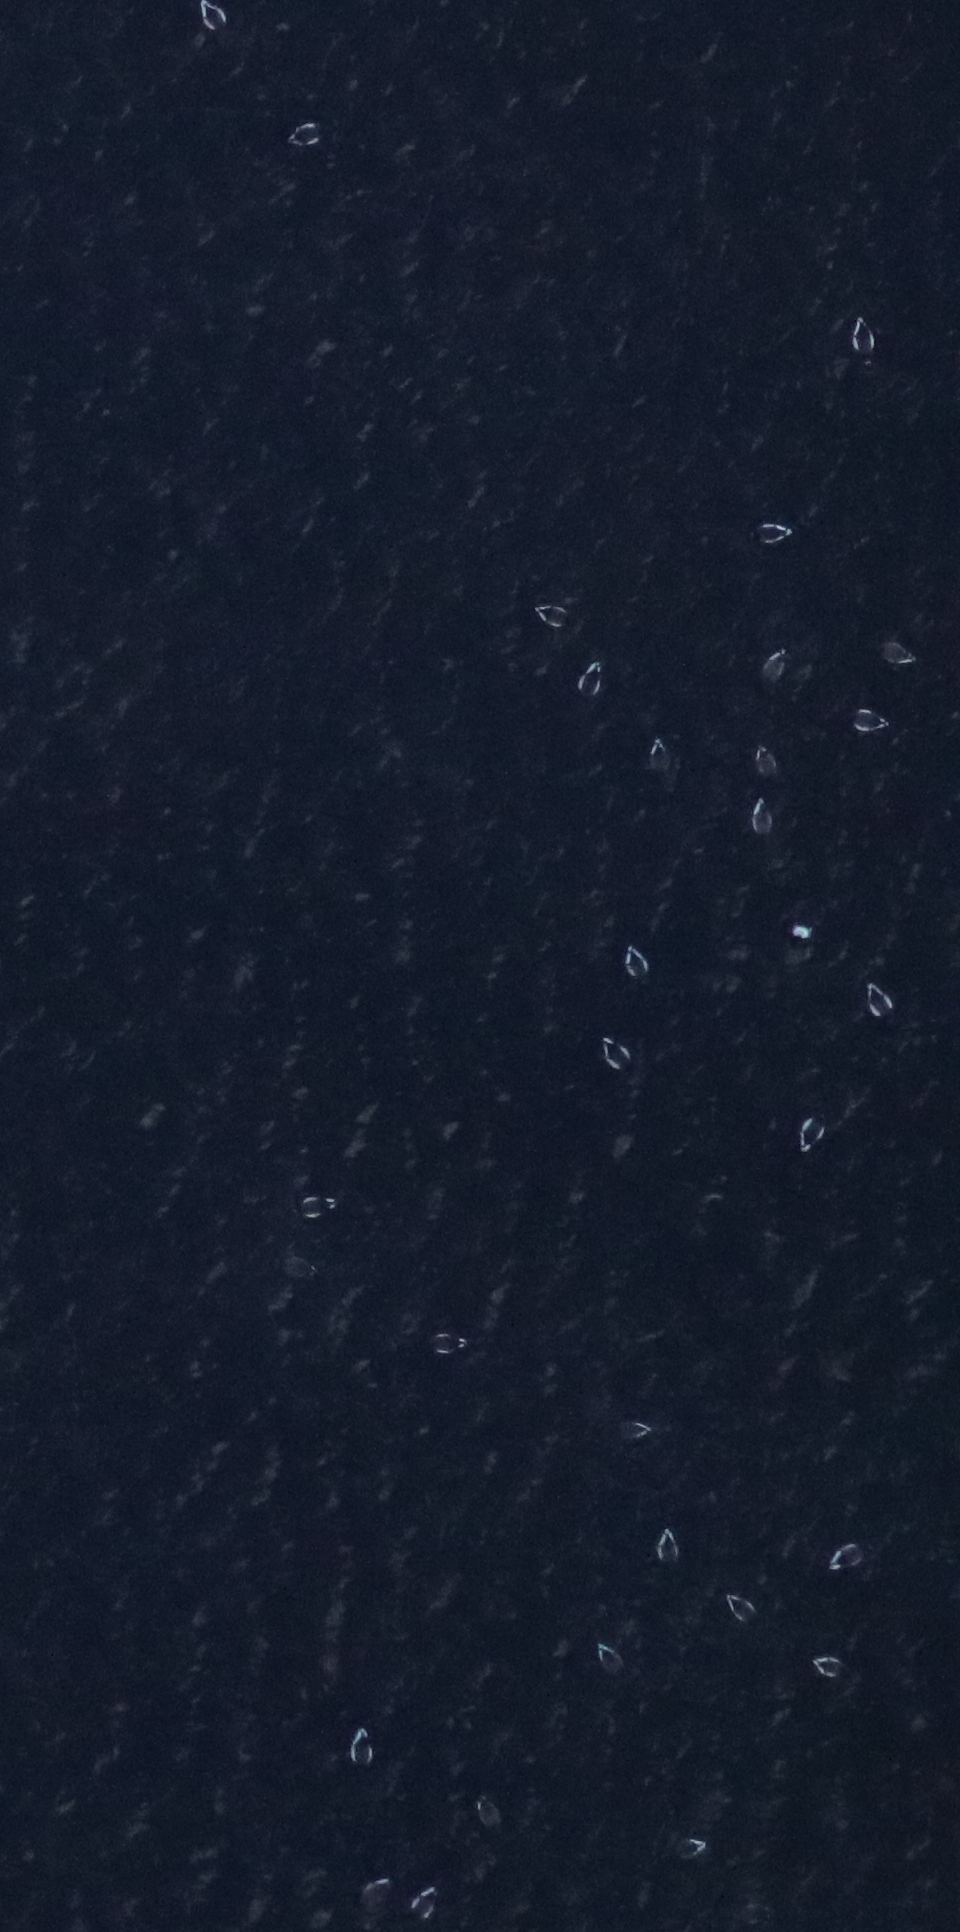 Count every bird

30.